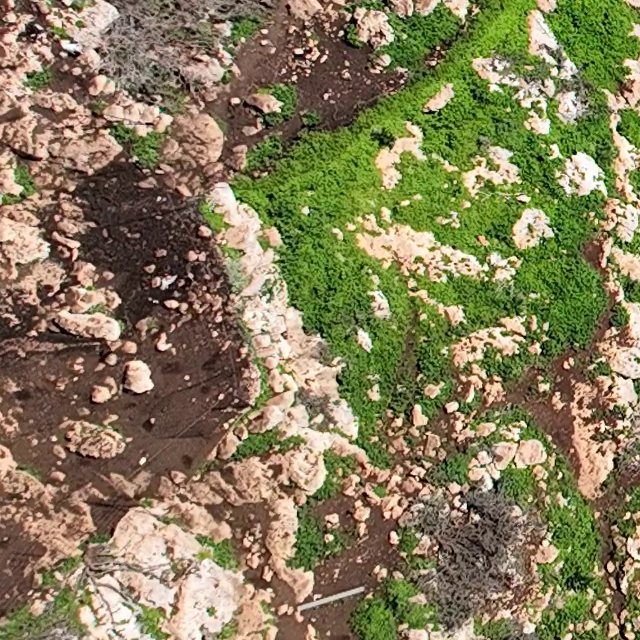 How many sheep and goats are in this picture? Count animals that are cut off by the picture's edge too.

0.